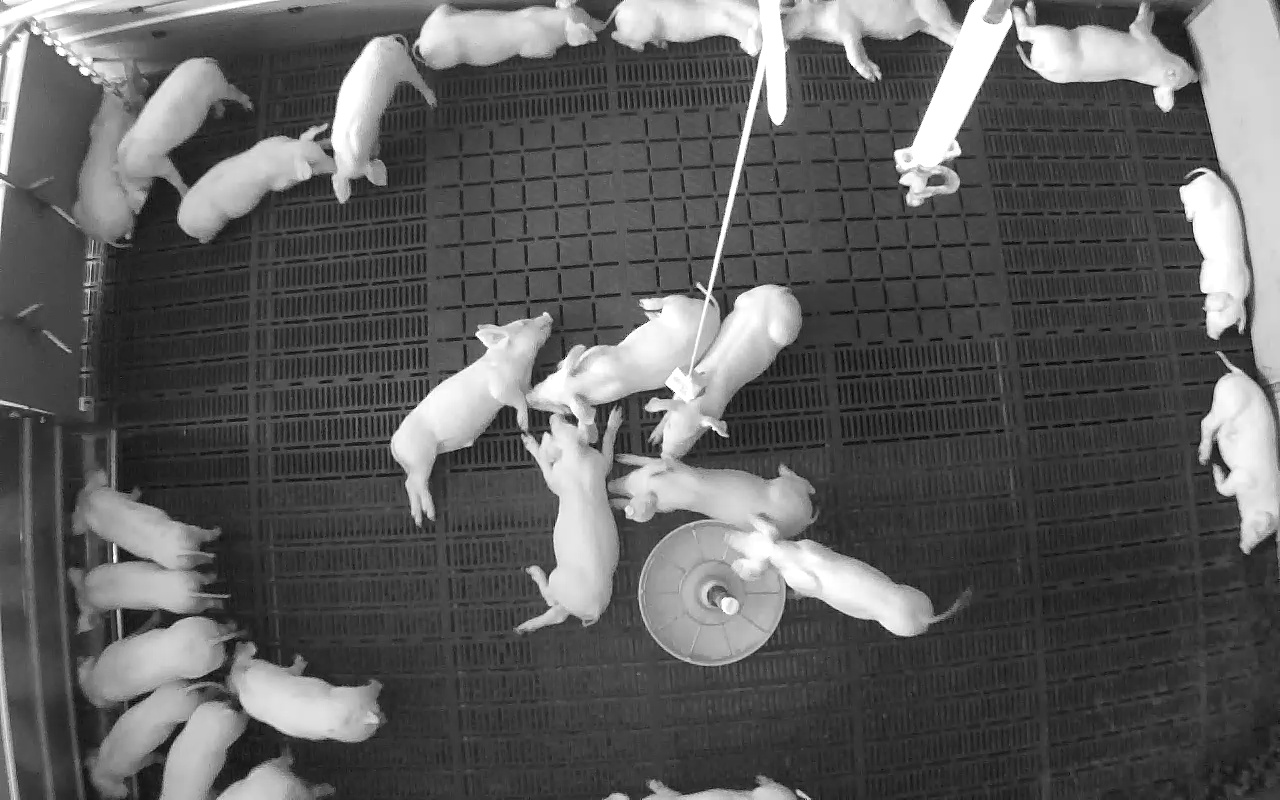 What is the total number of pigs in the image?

24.